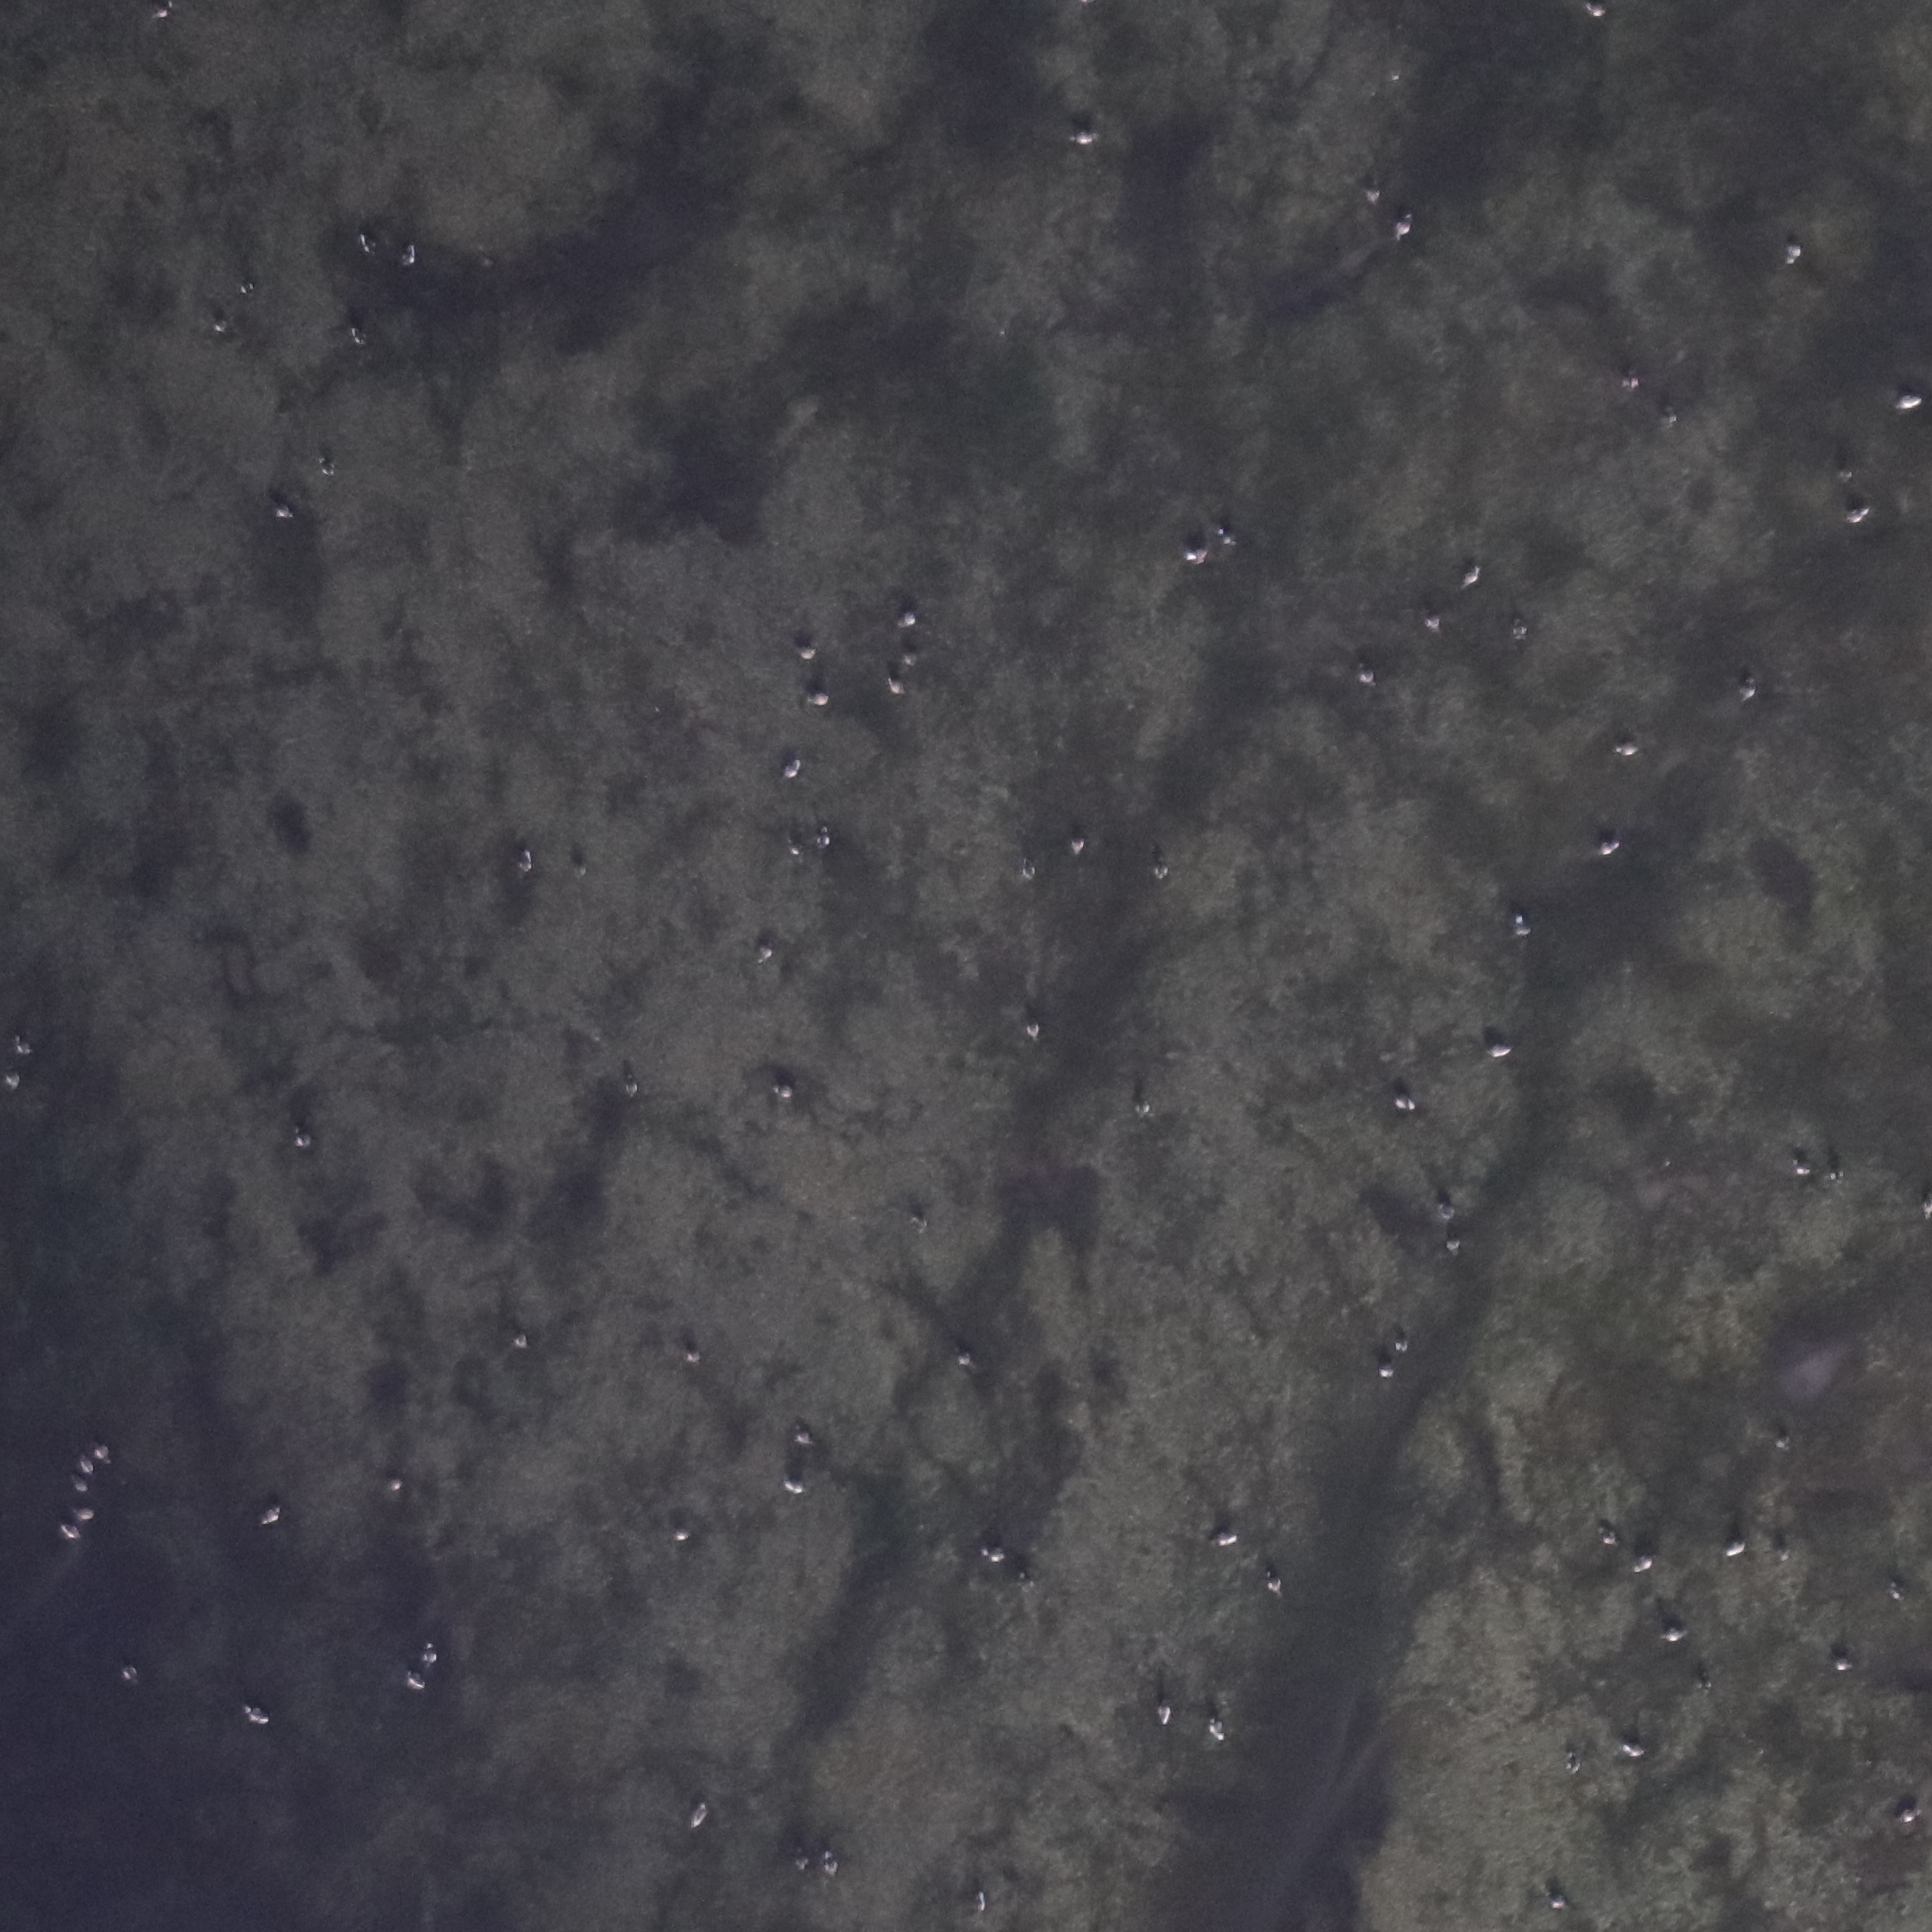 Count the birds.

95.